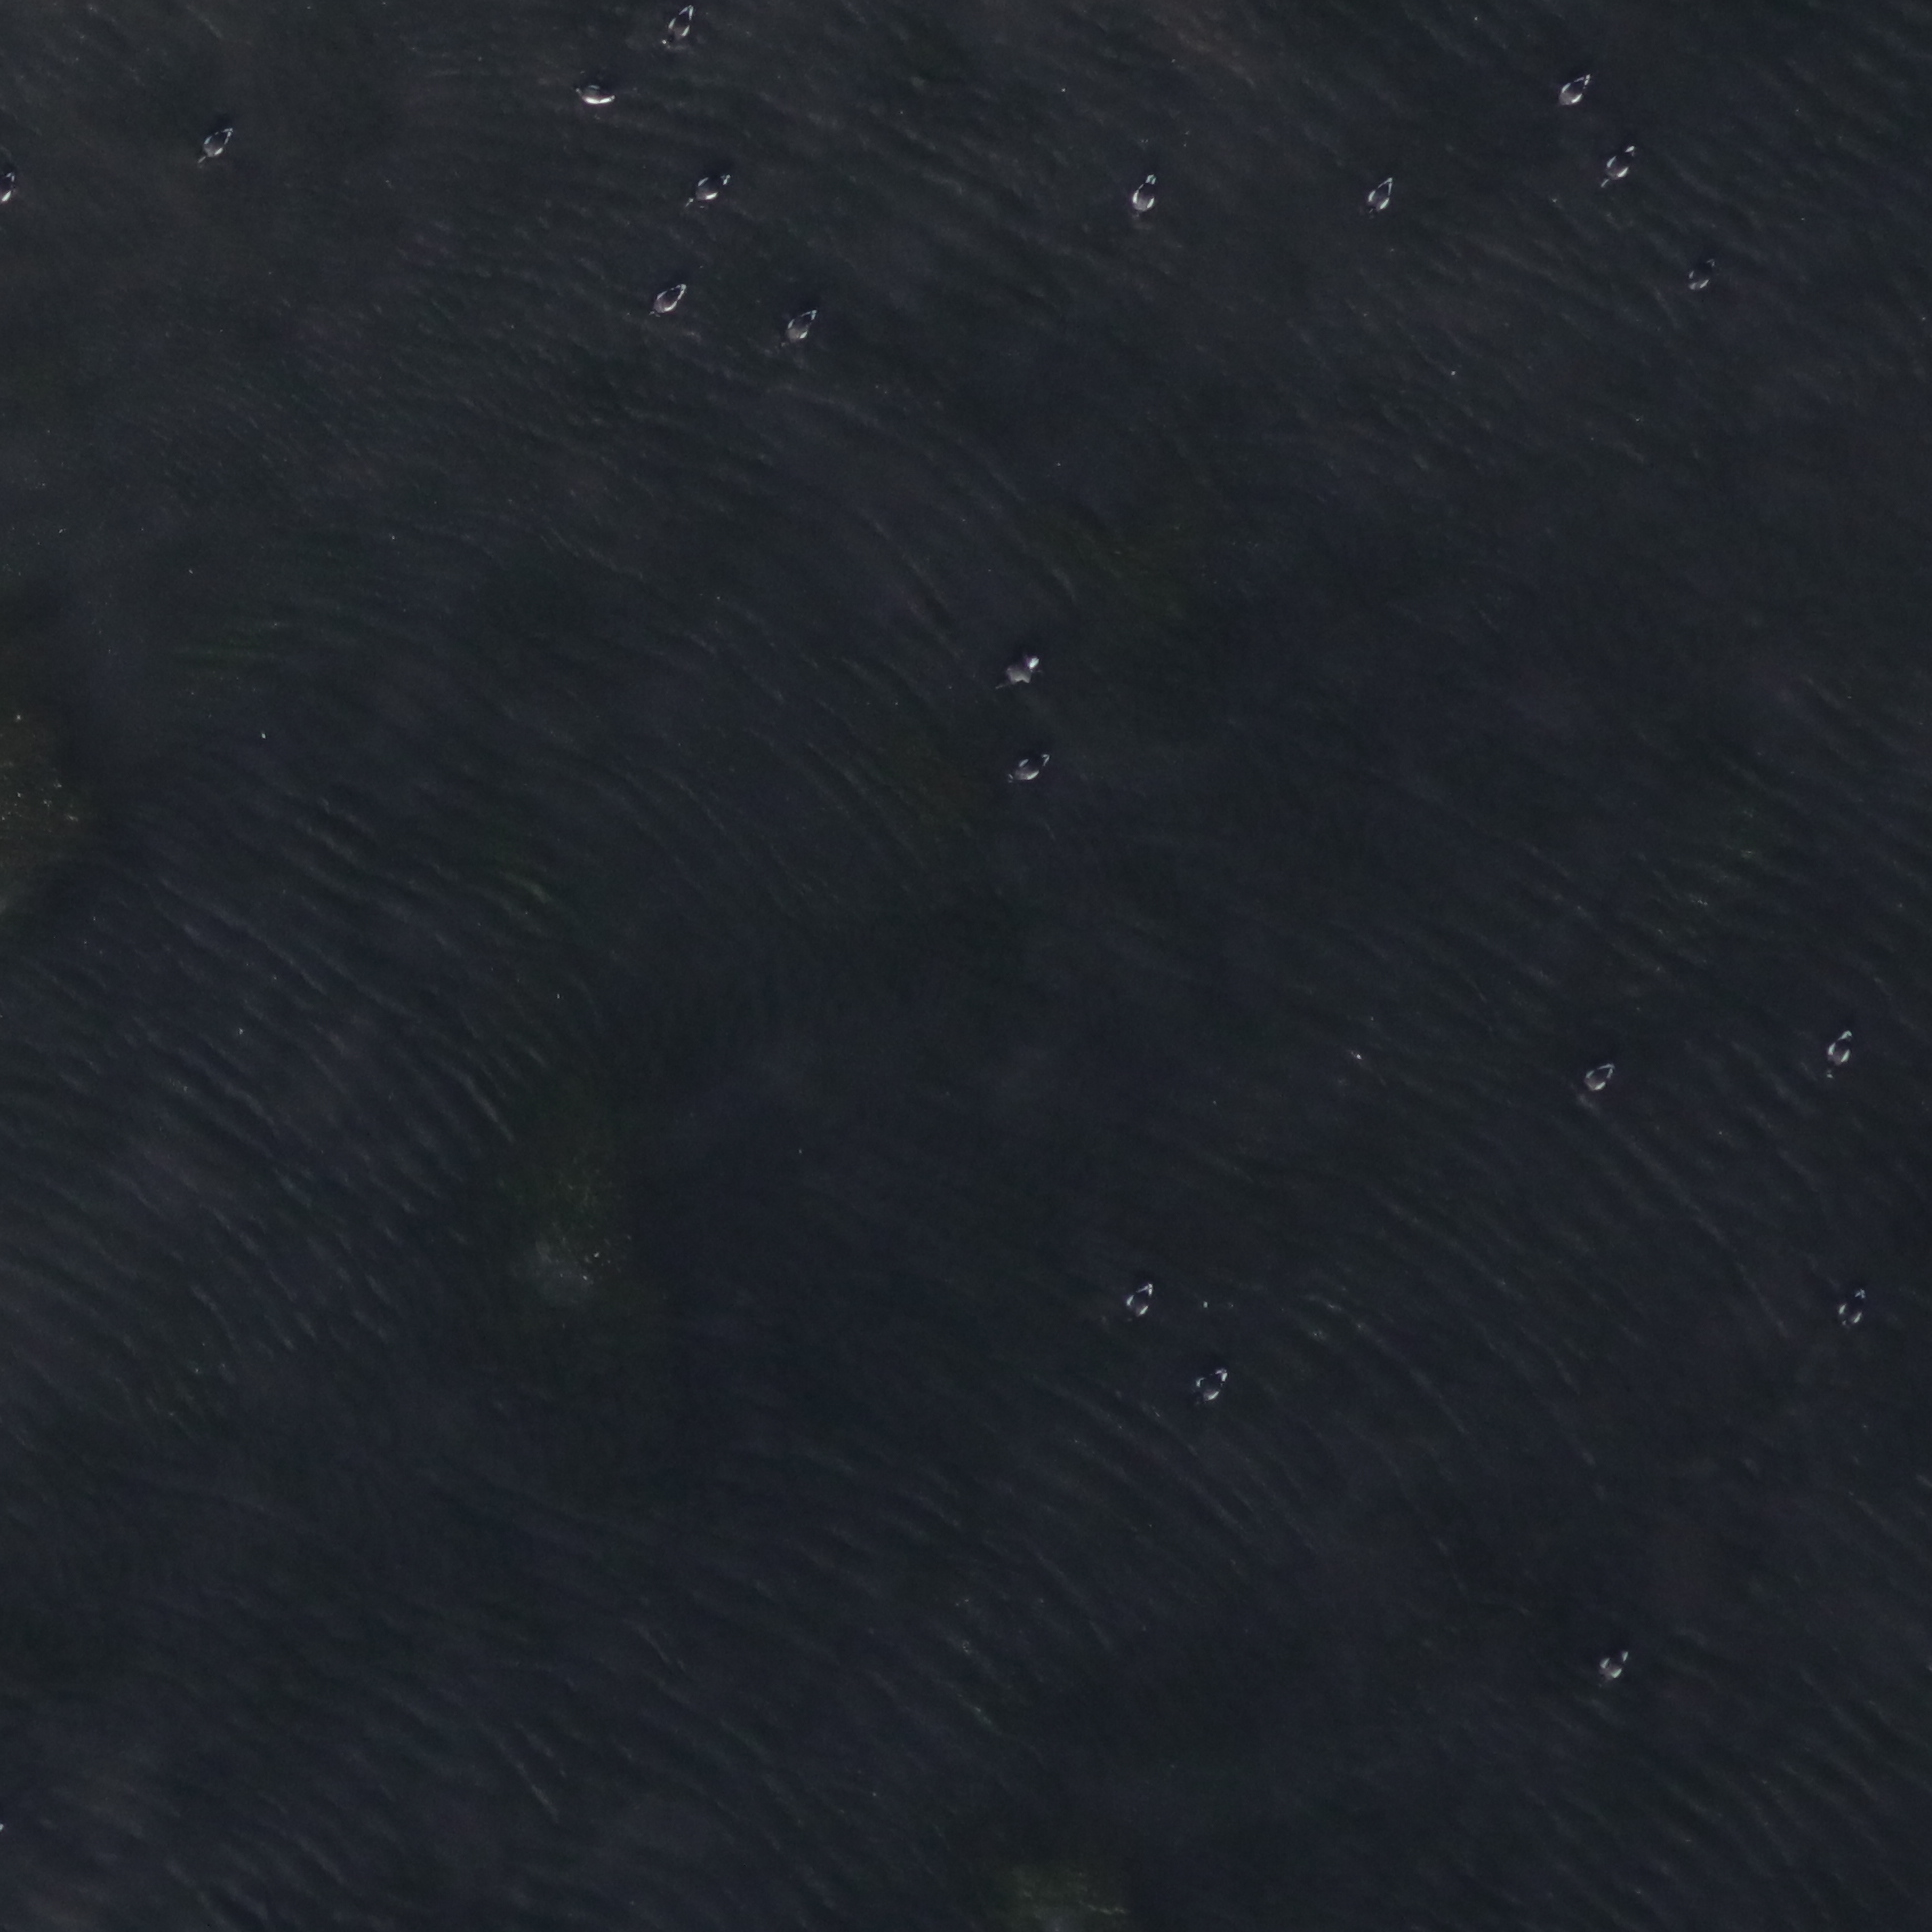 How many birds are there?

20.